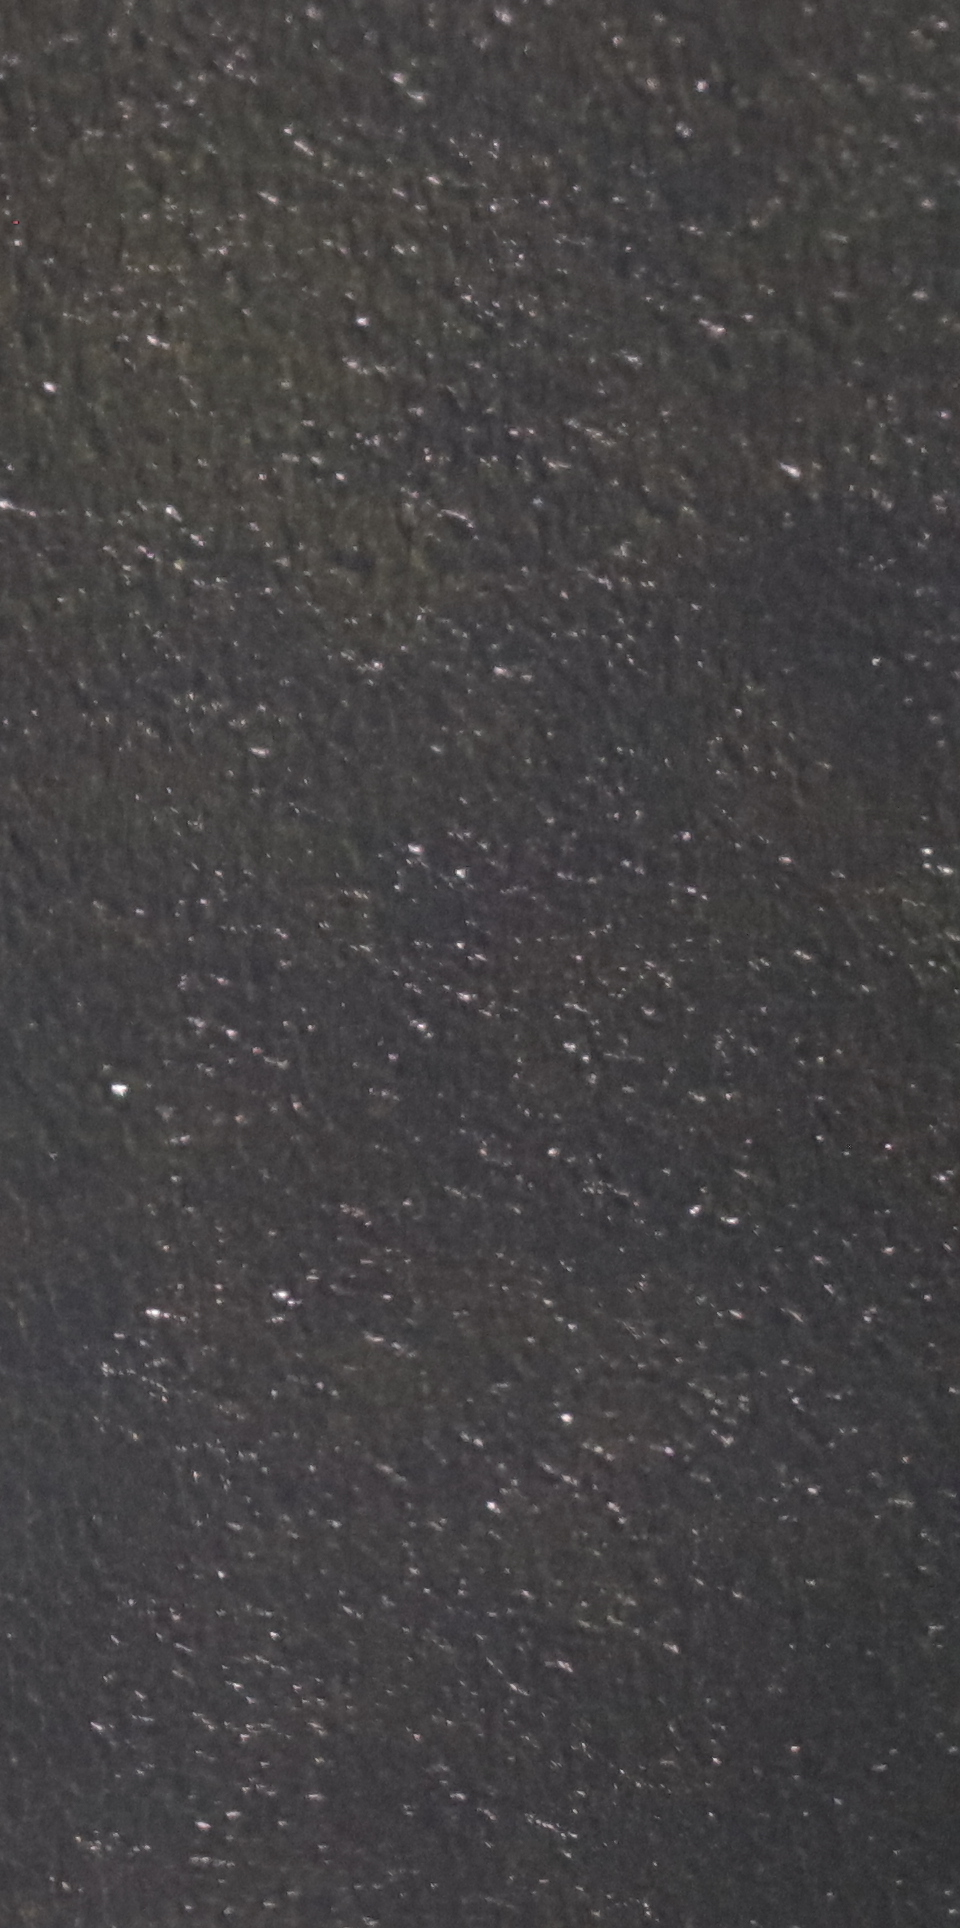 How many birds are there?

0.